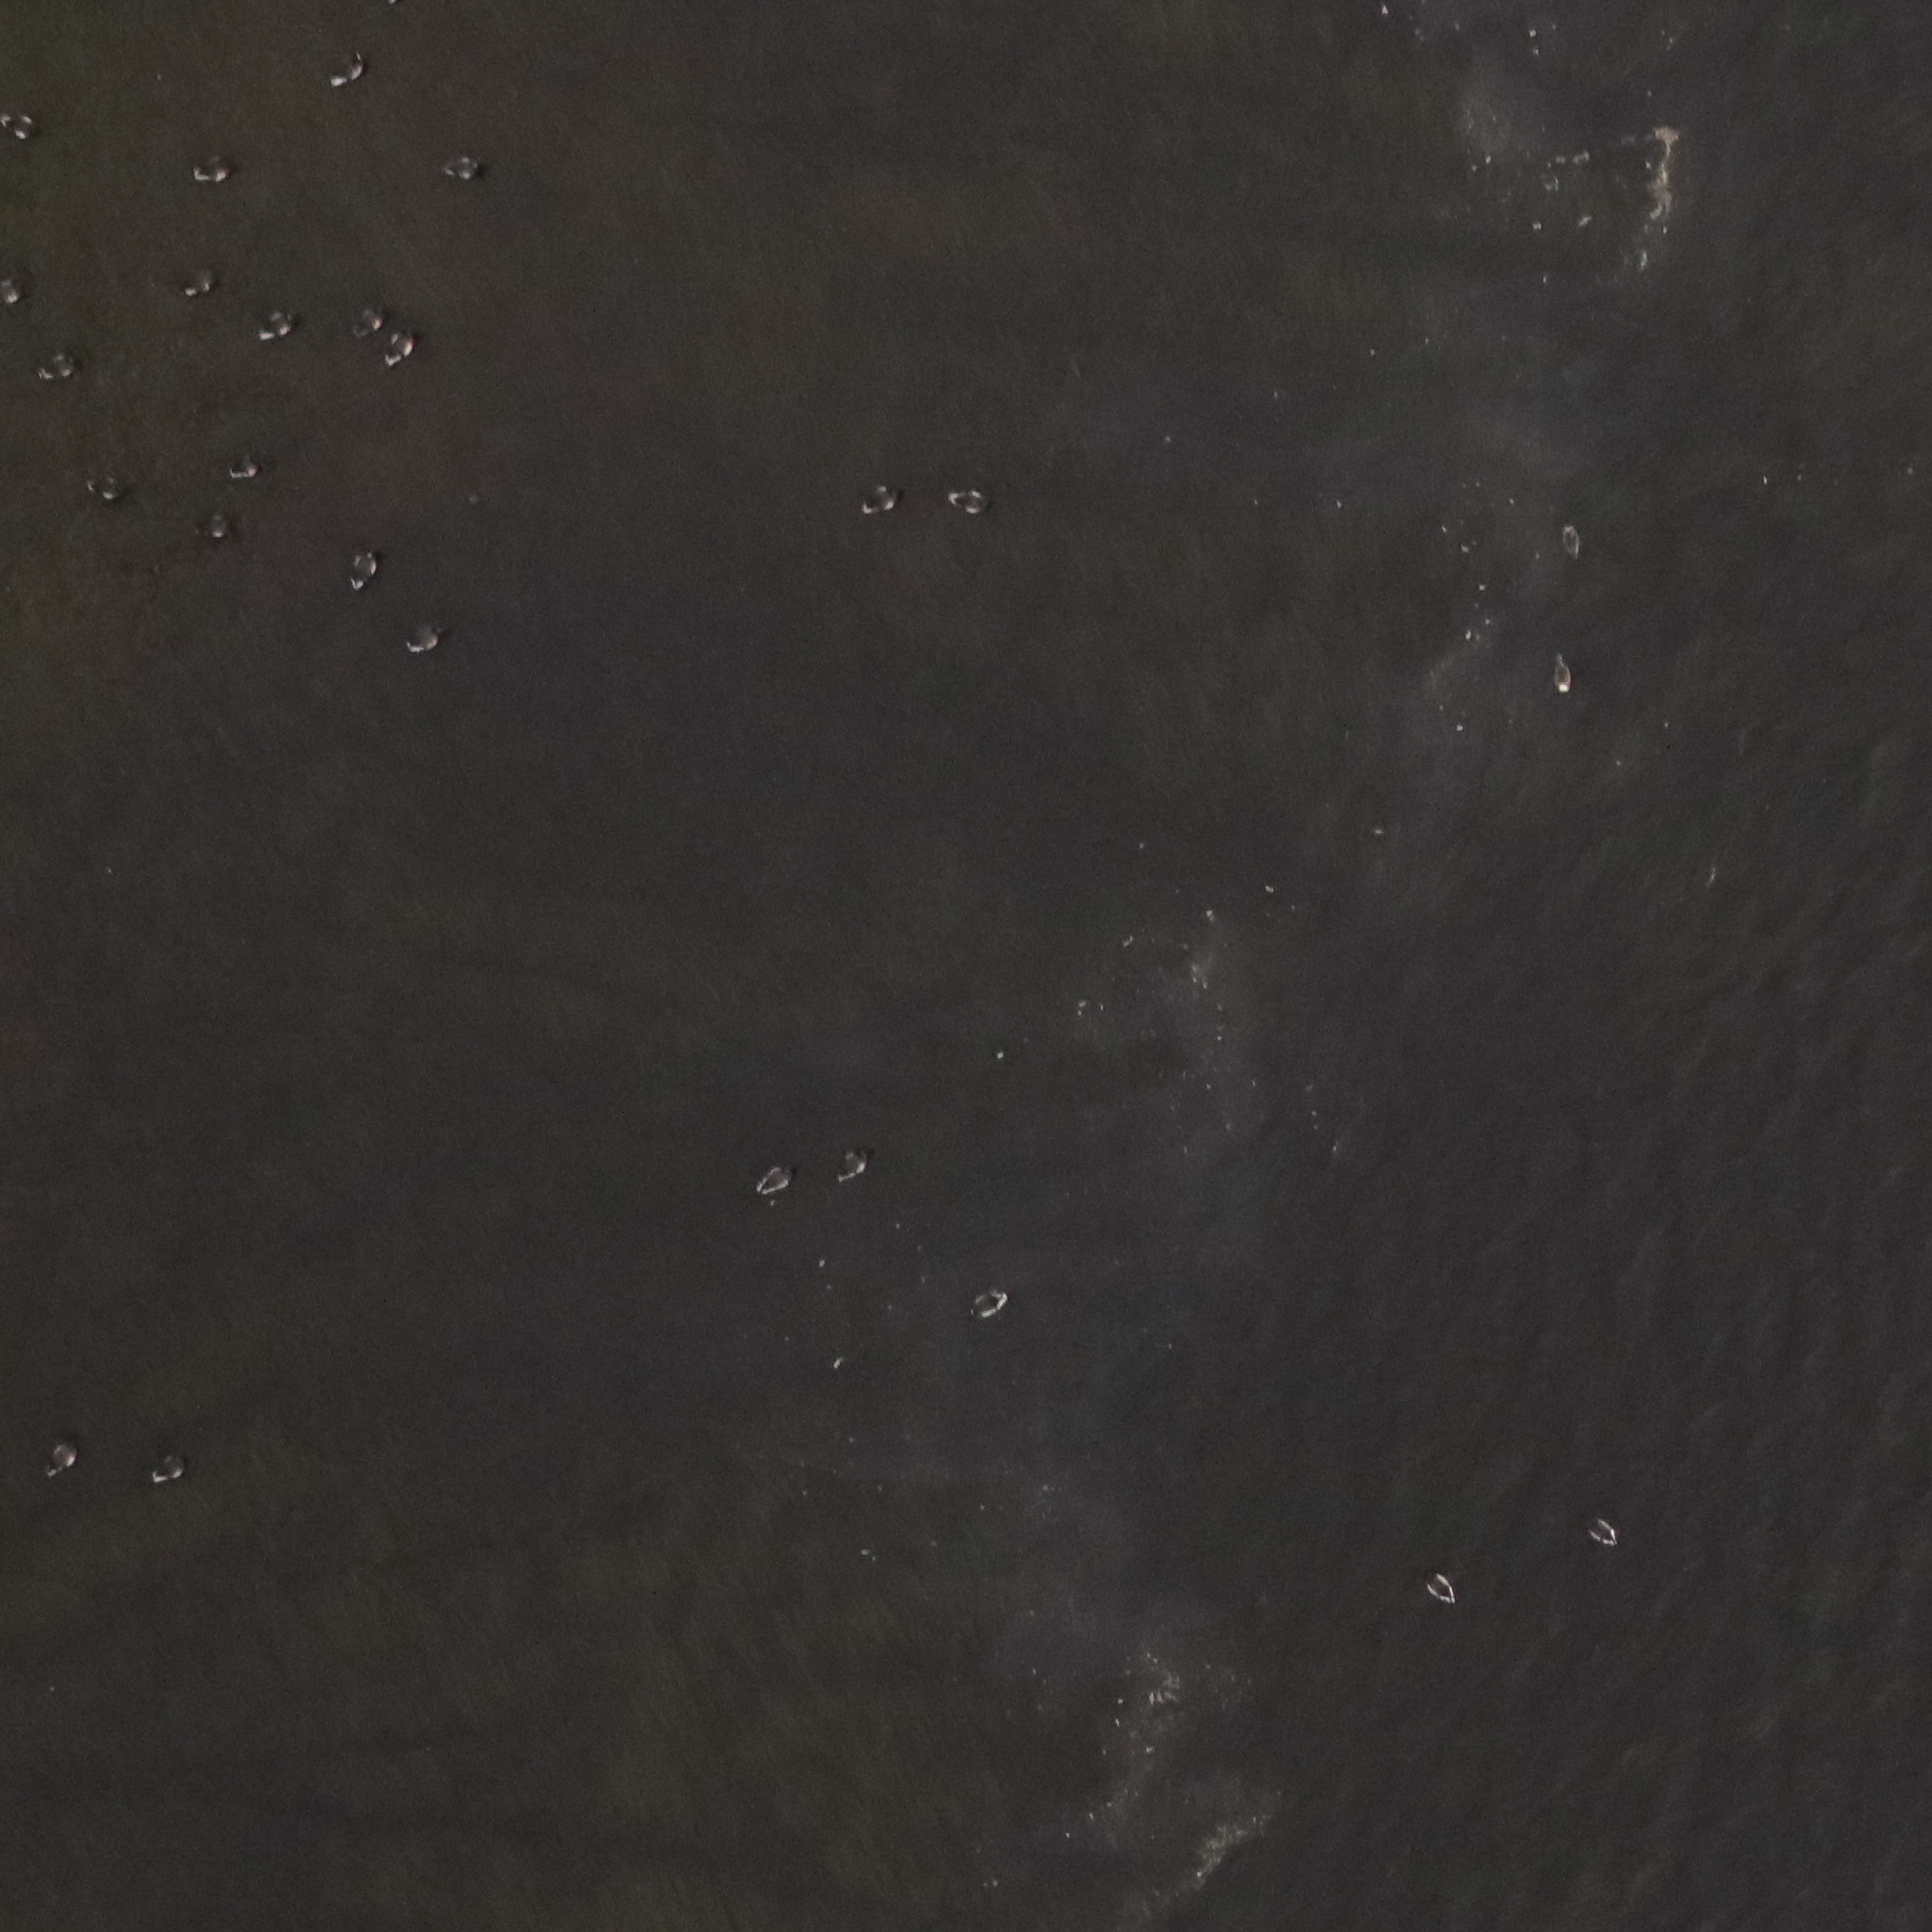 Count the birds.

26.